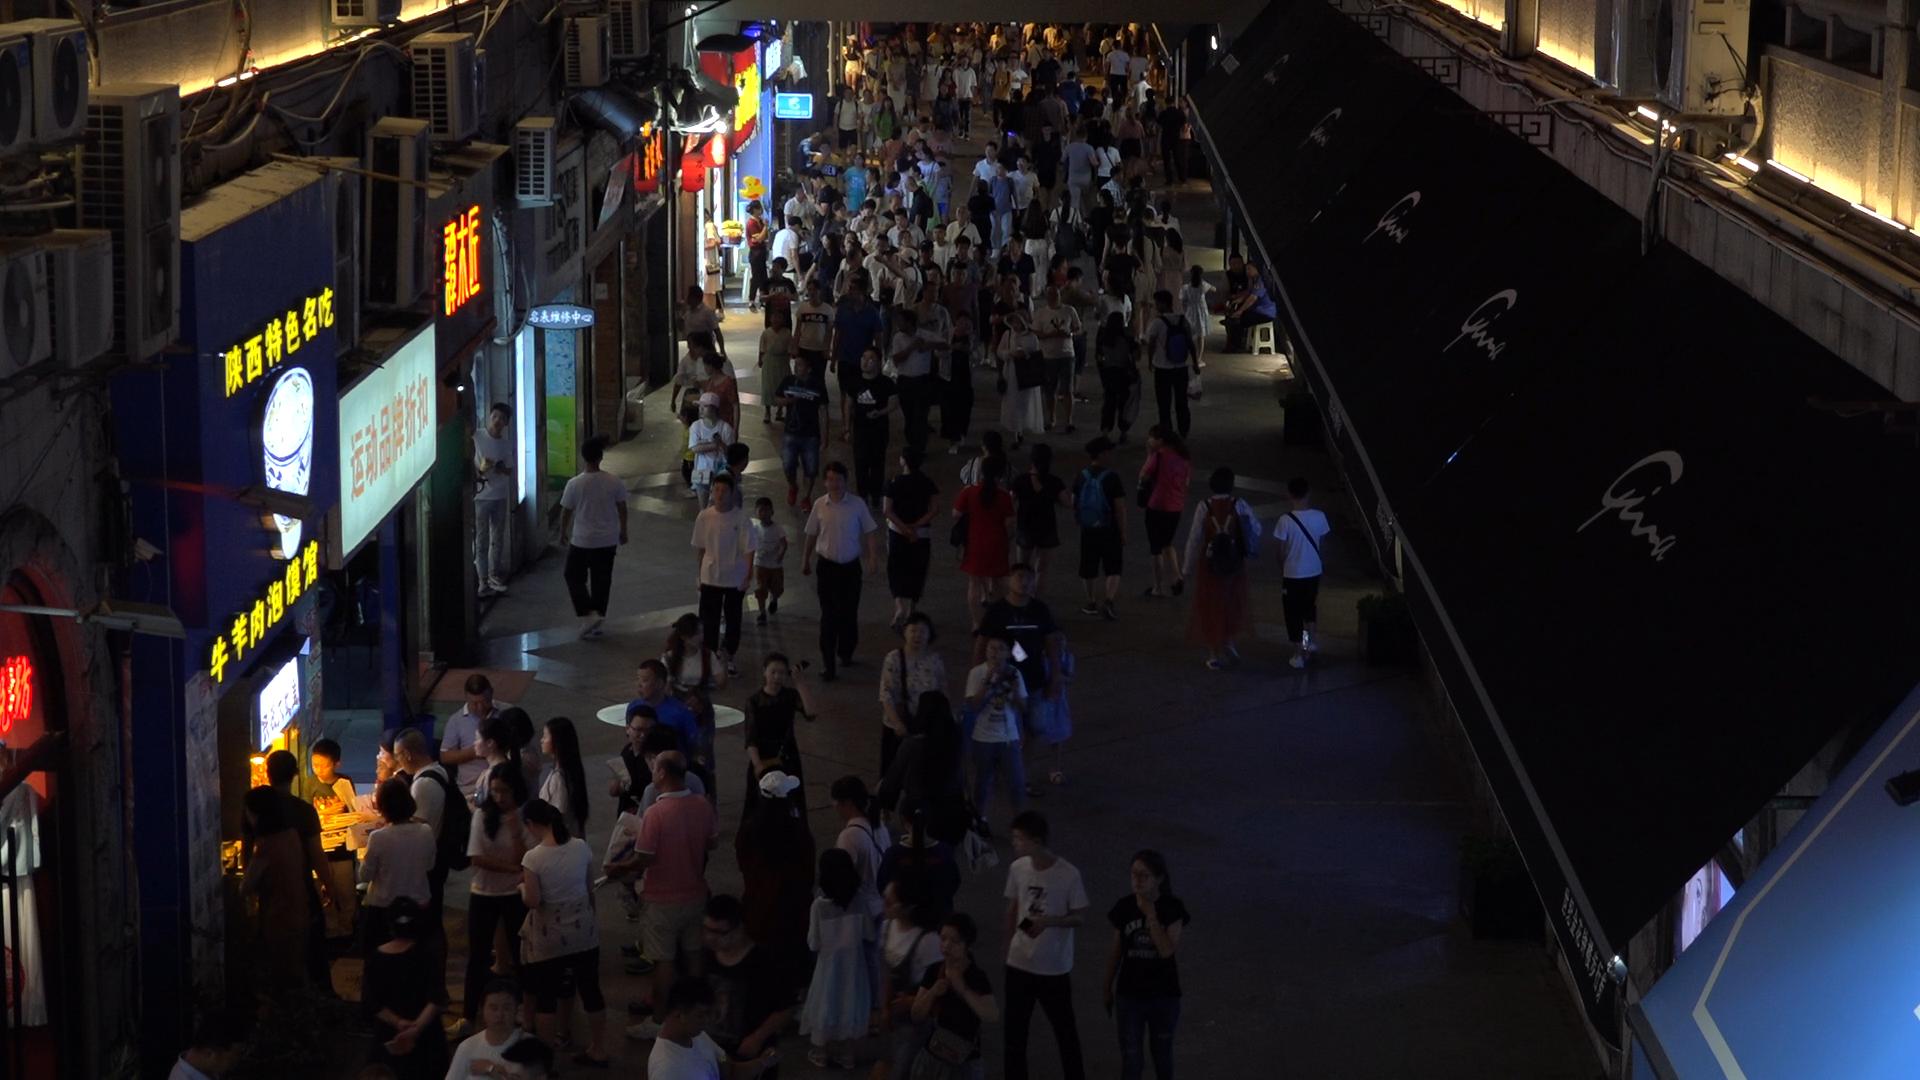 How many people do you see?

201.